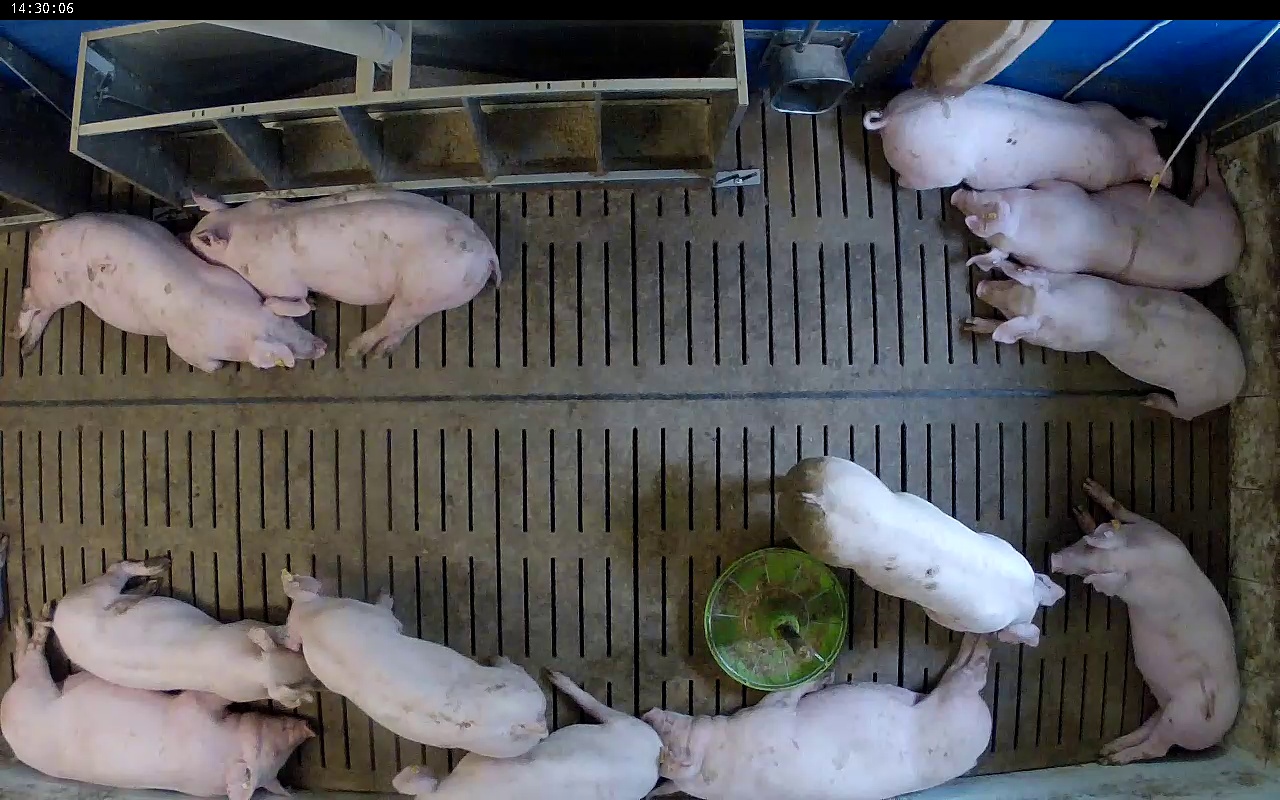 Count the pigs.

12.